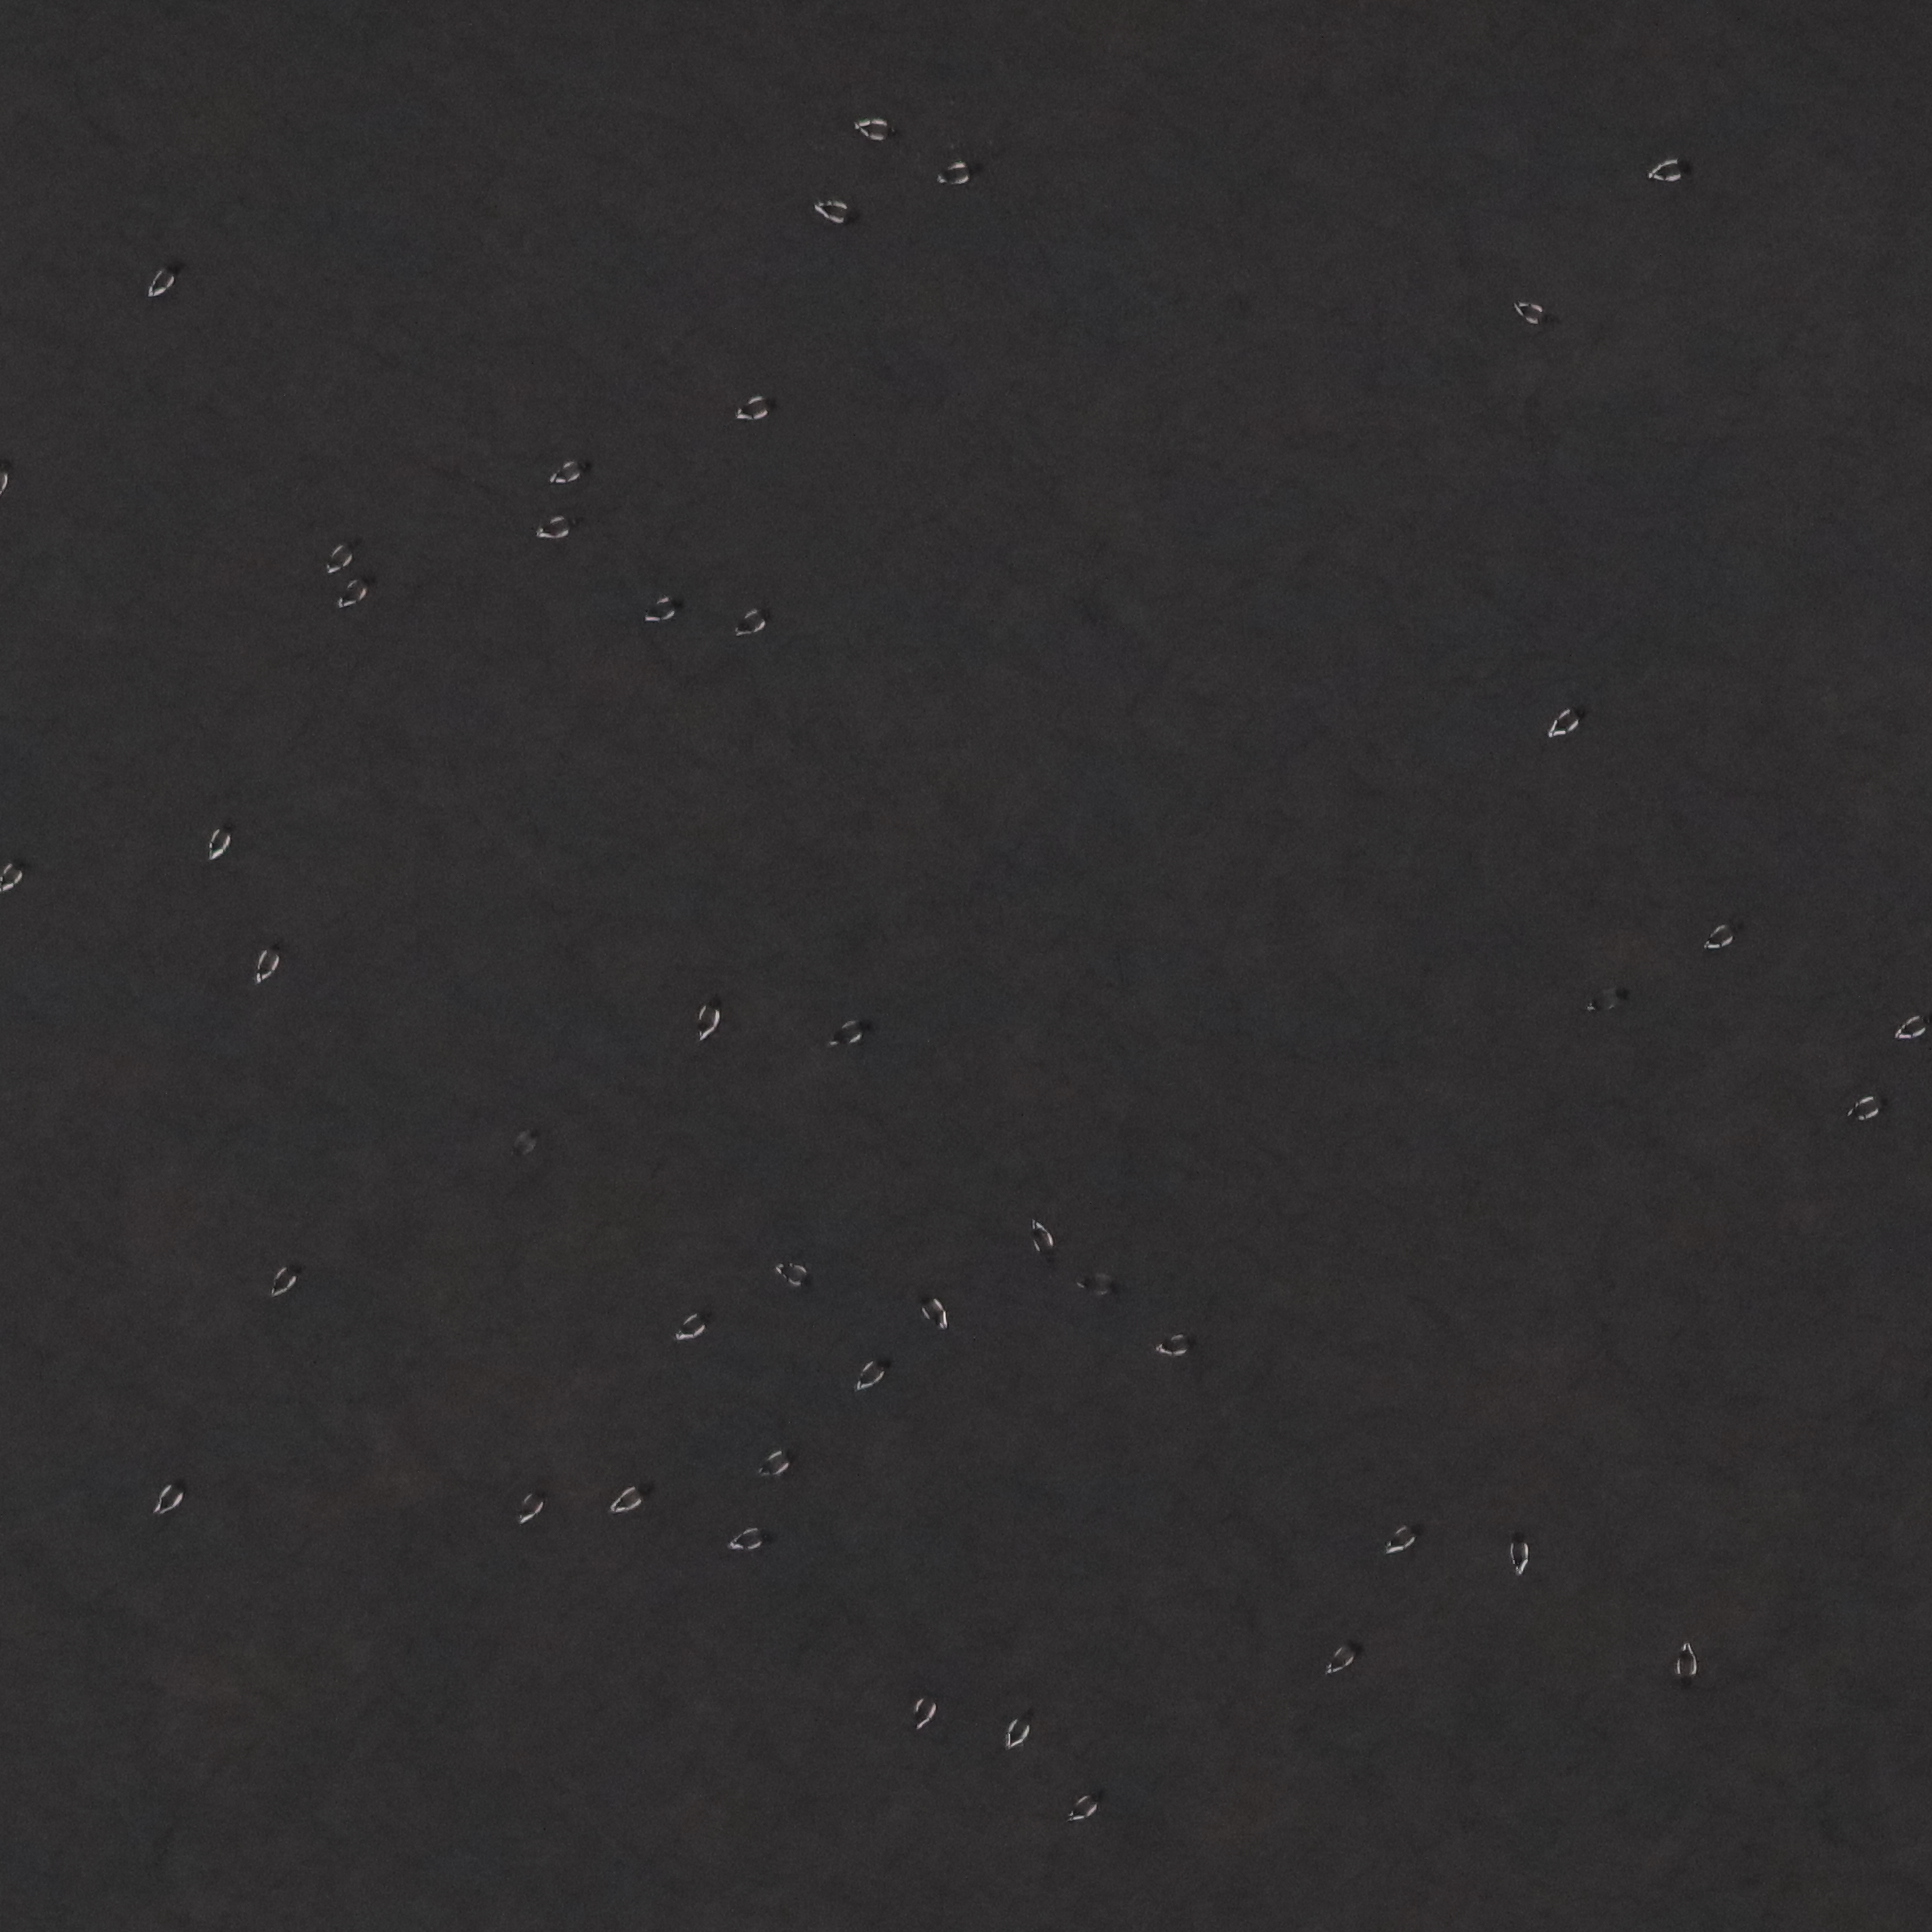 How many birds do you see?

44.